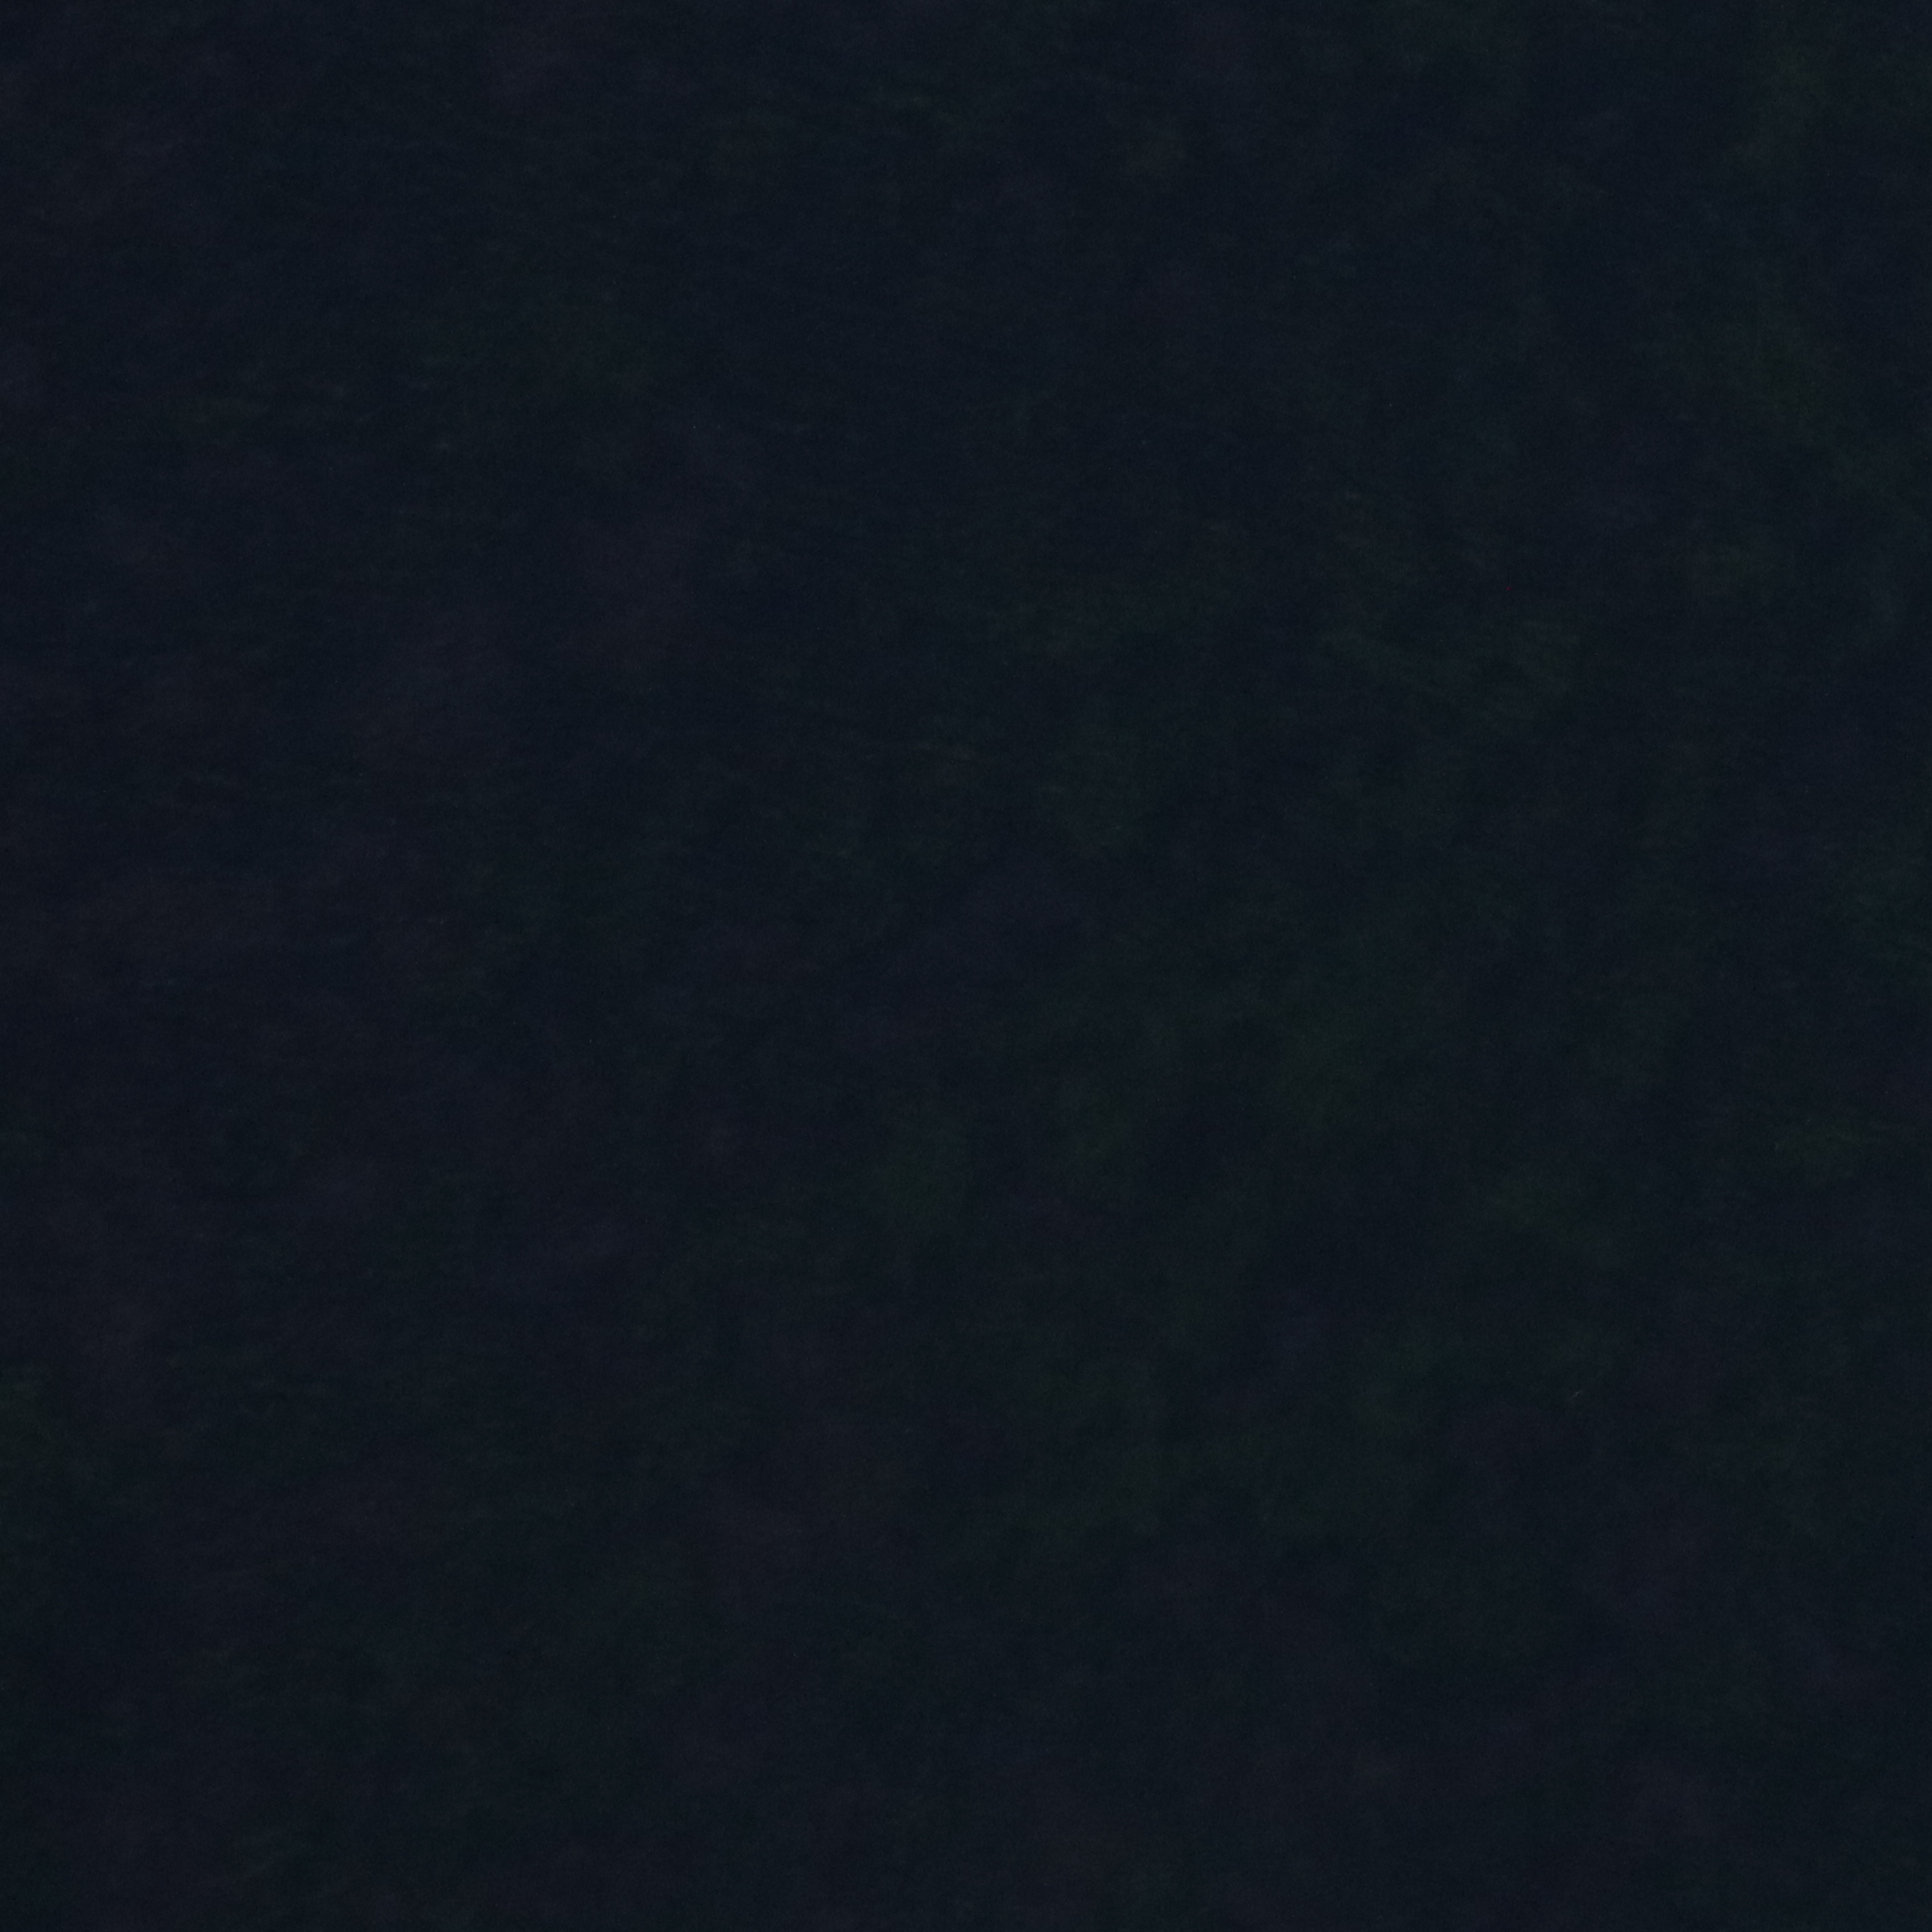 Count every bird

0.